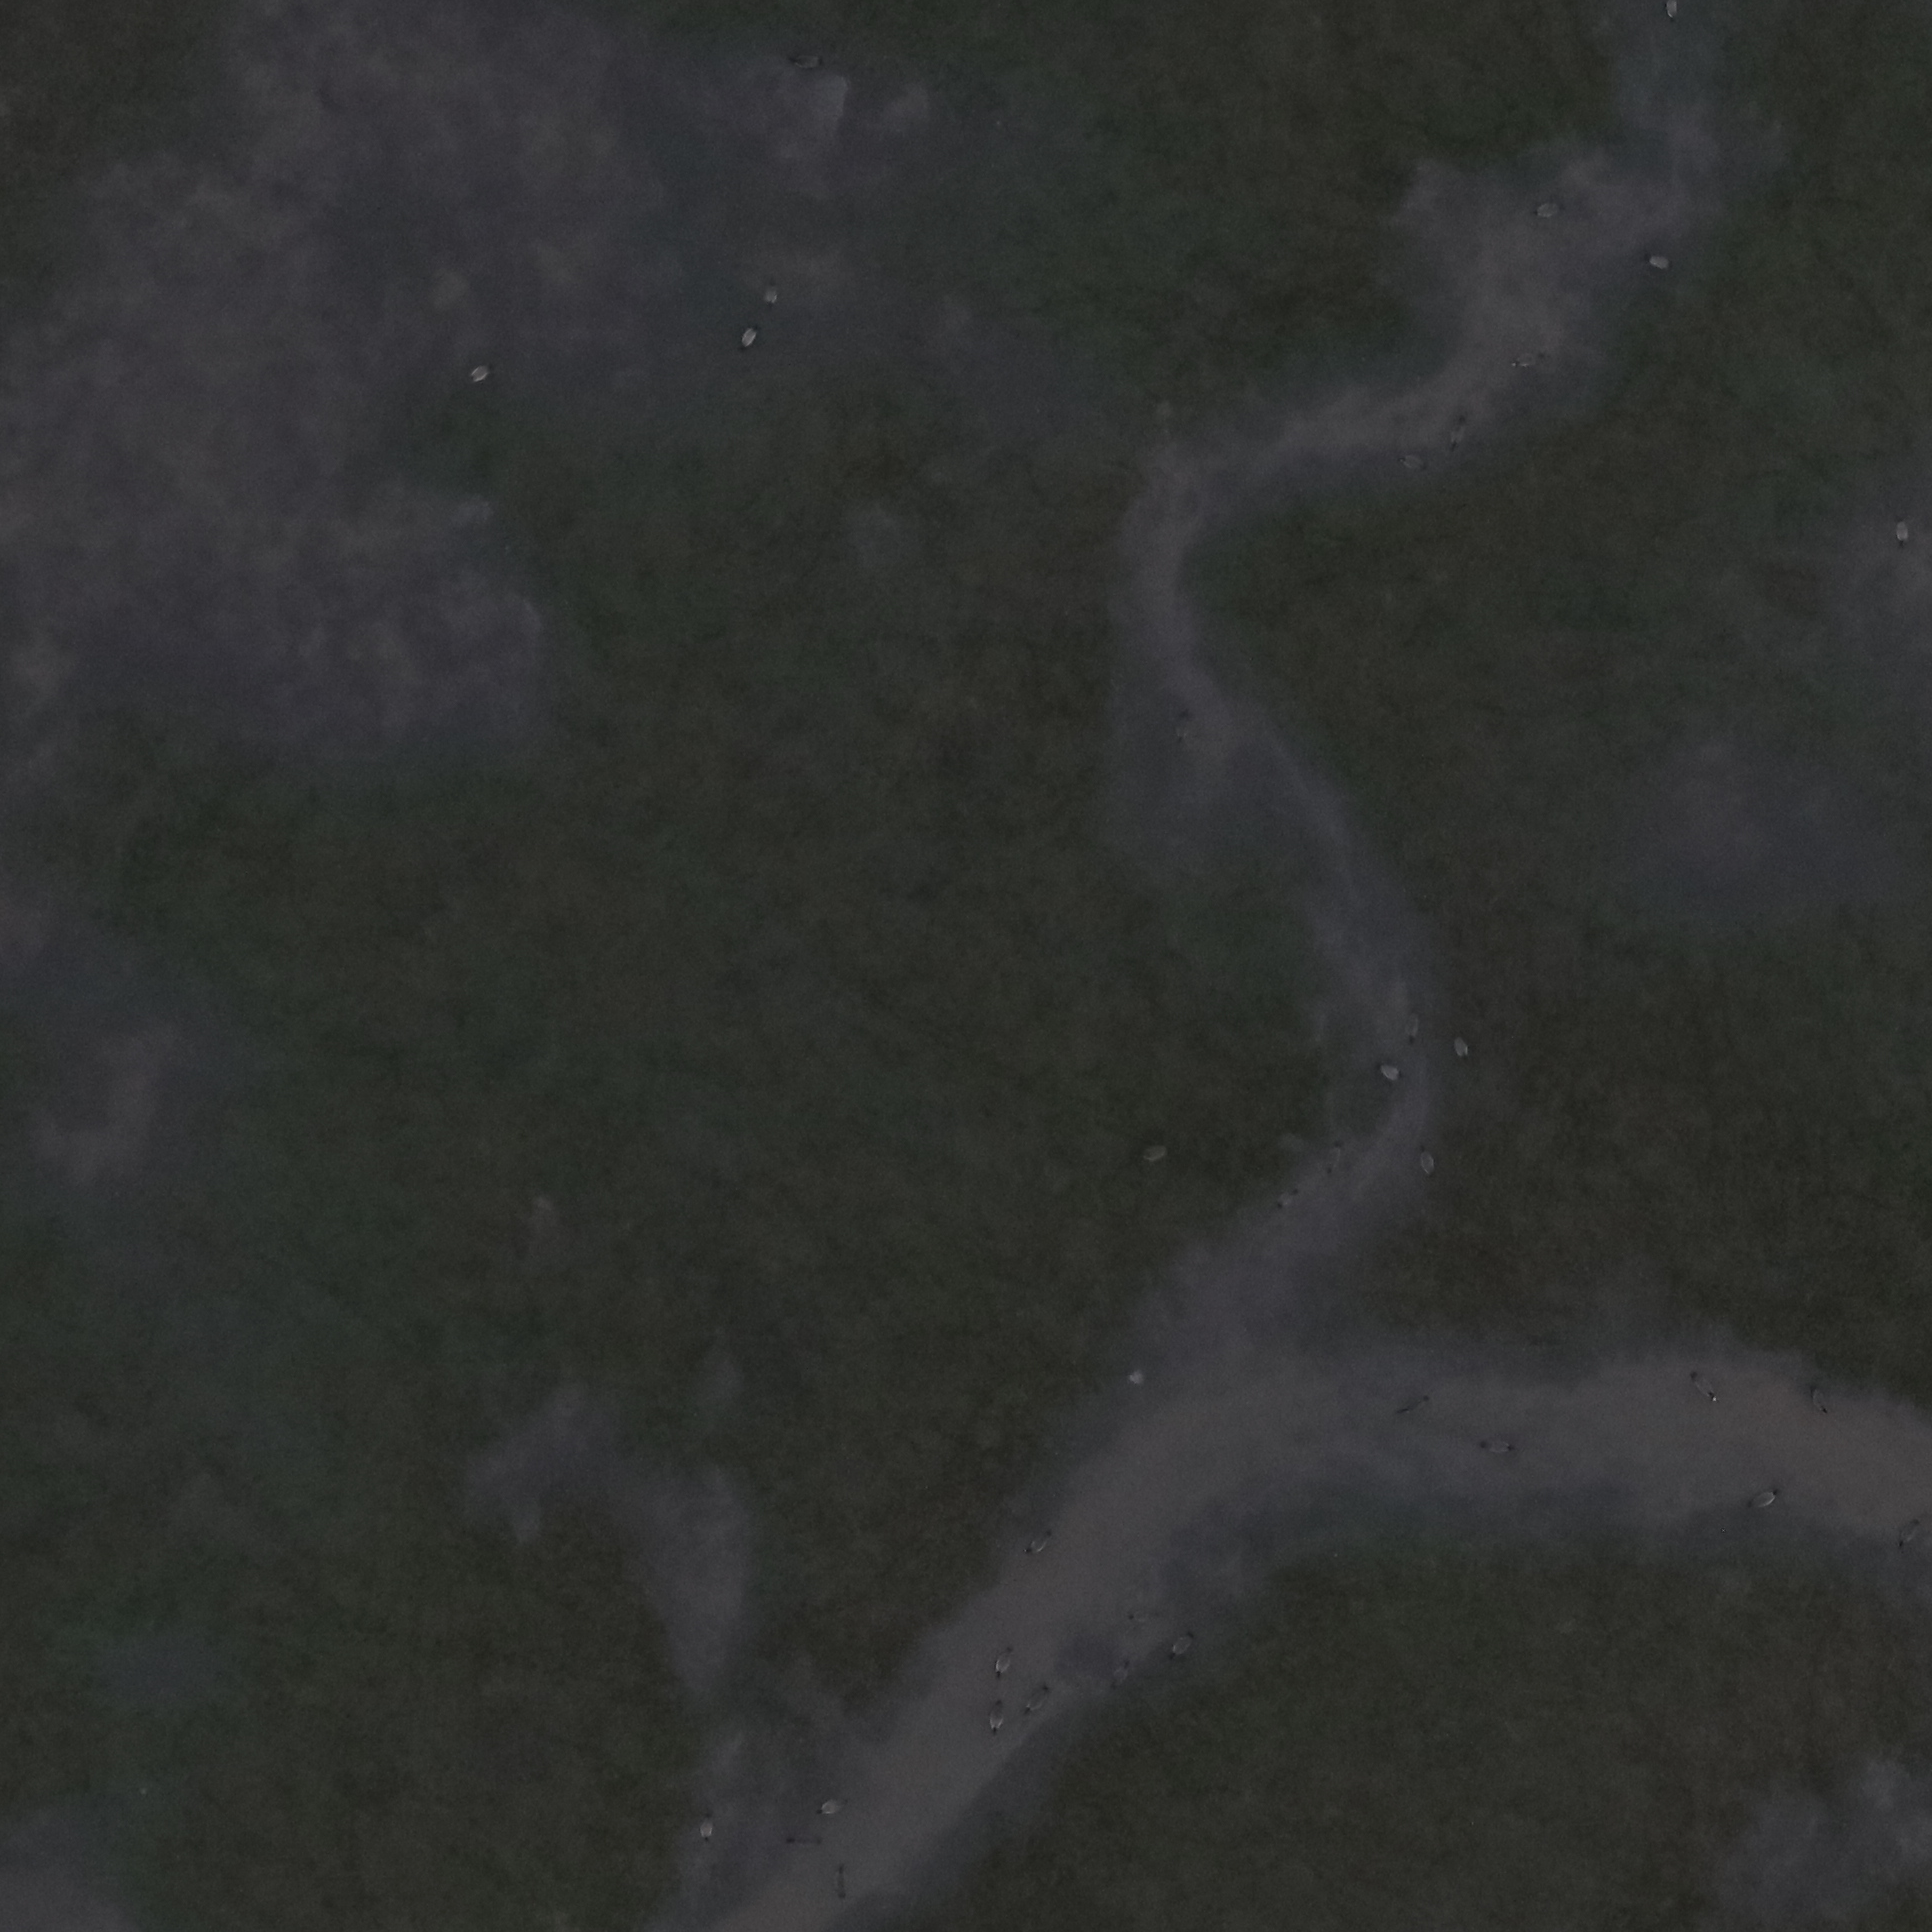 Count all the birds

36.